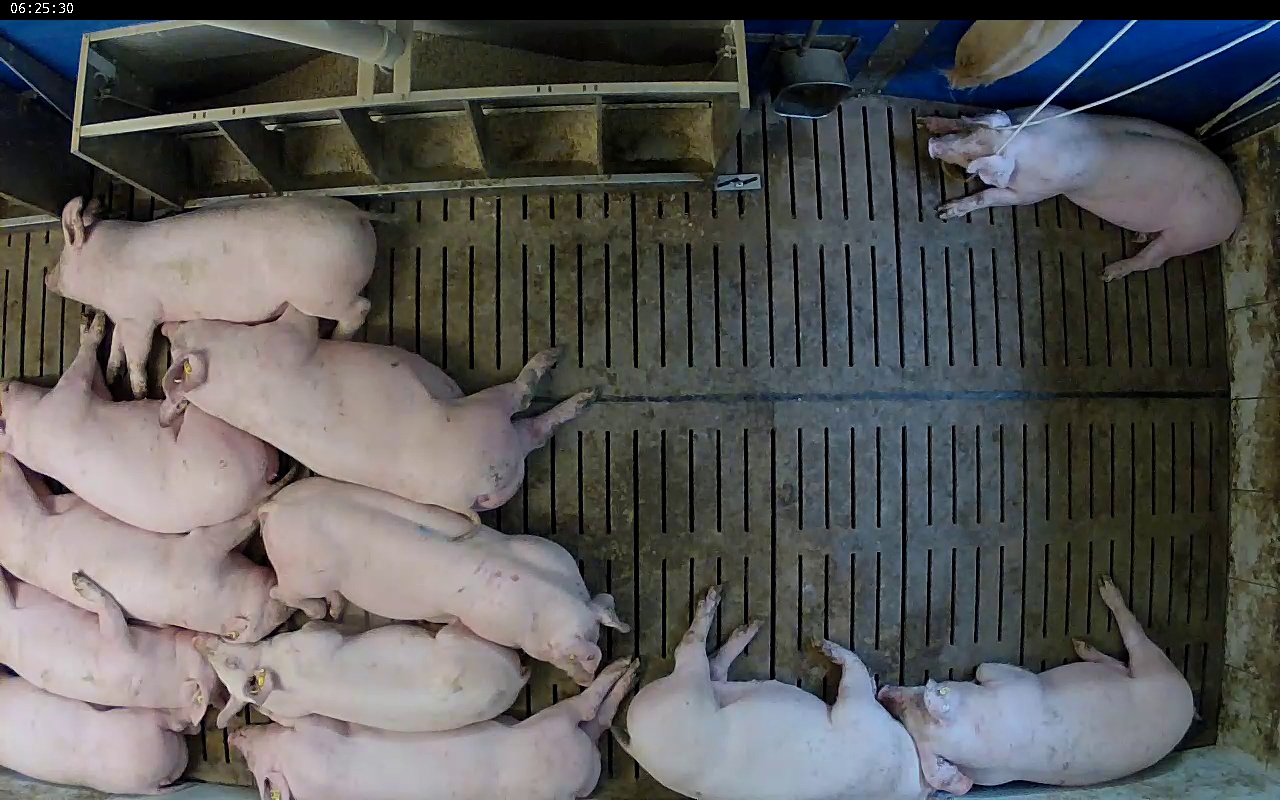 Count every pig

12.